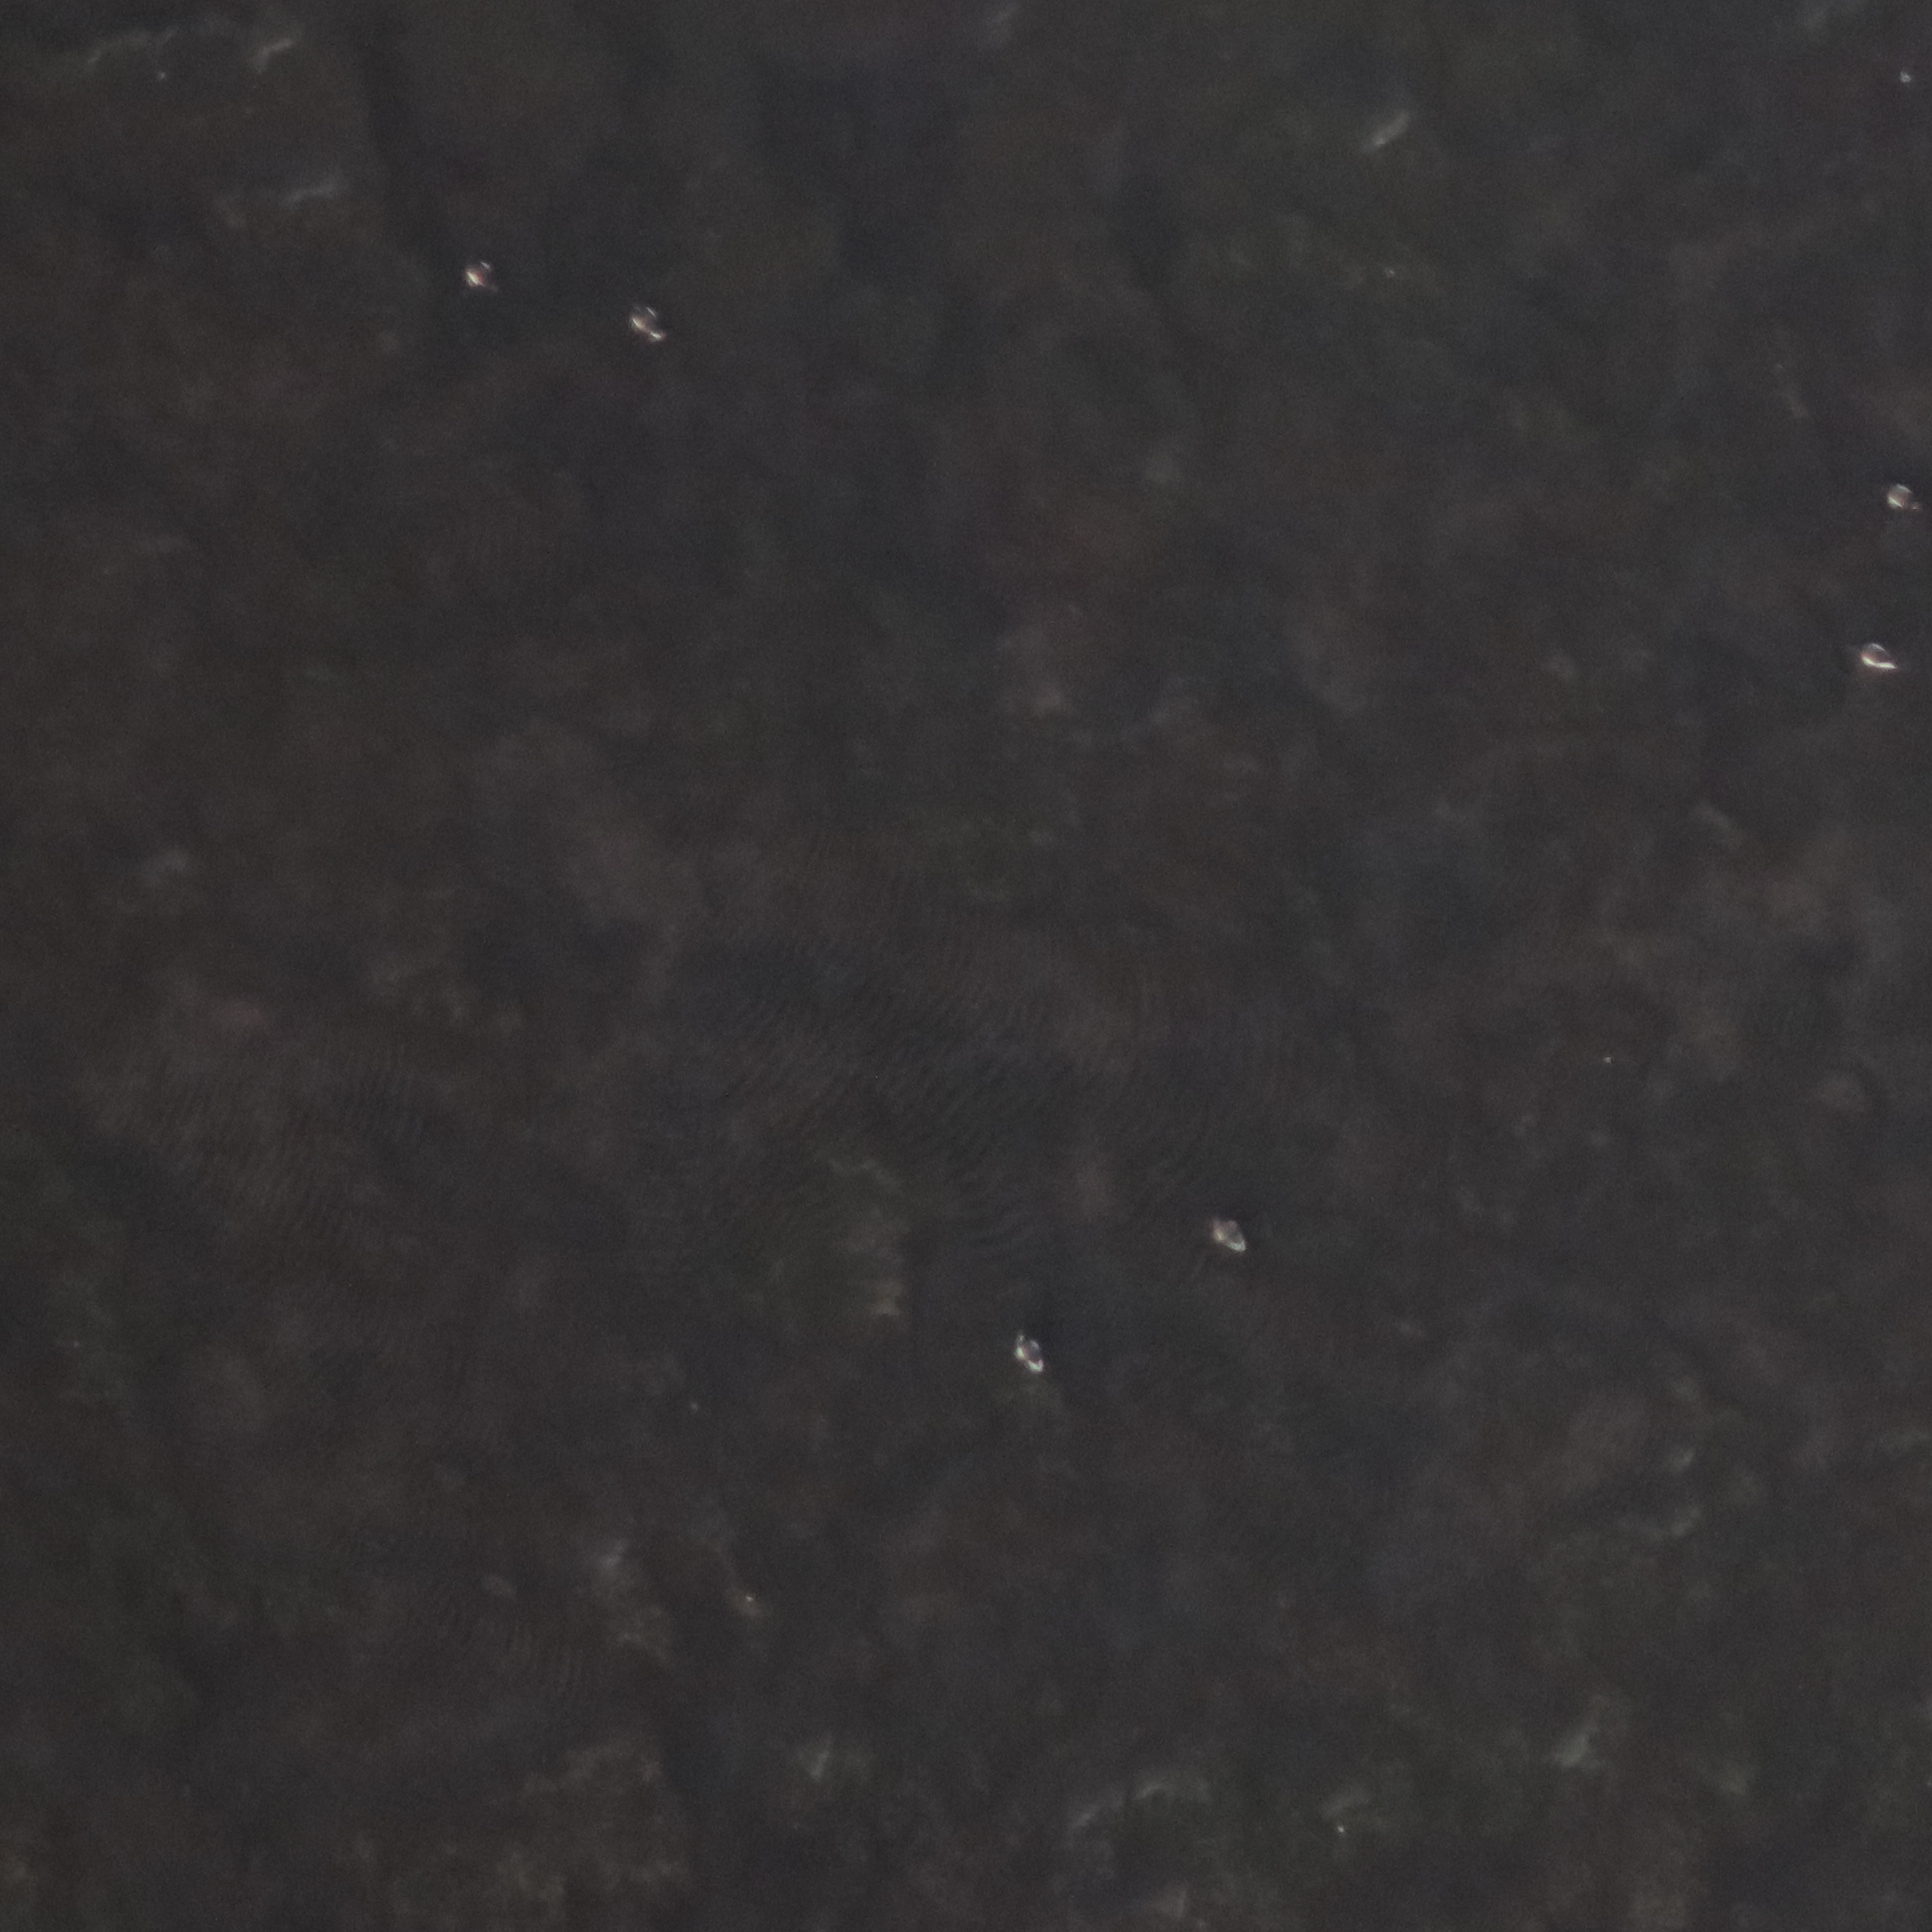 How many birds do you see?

6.